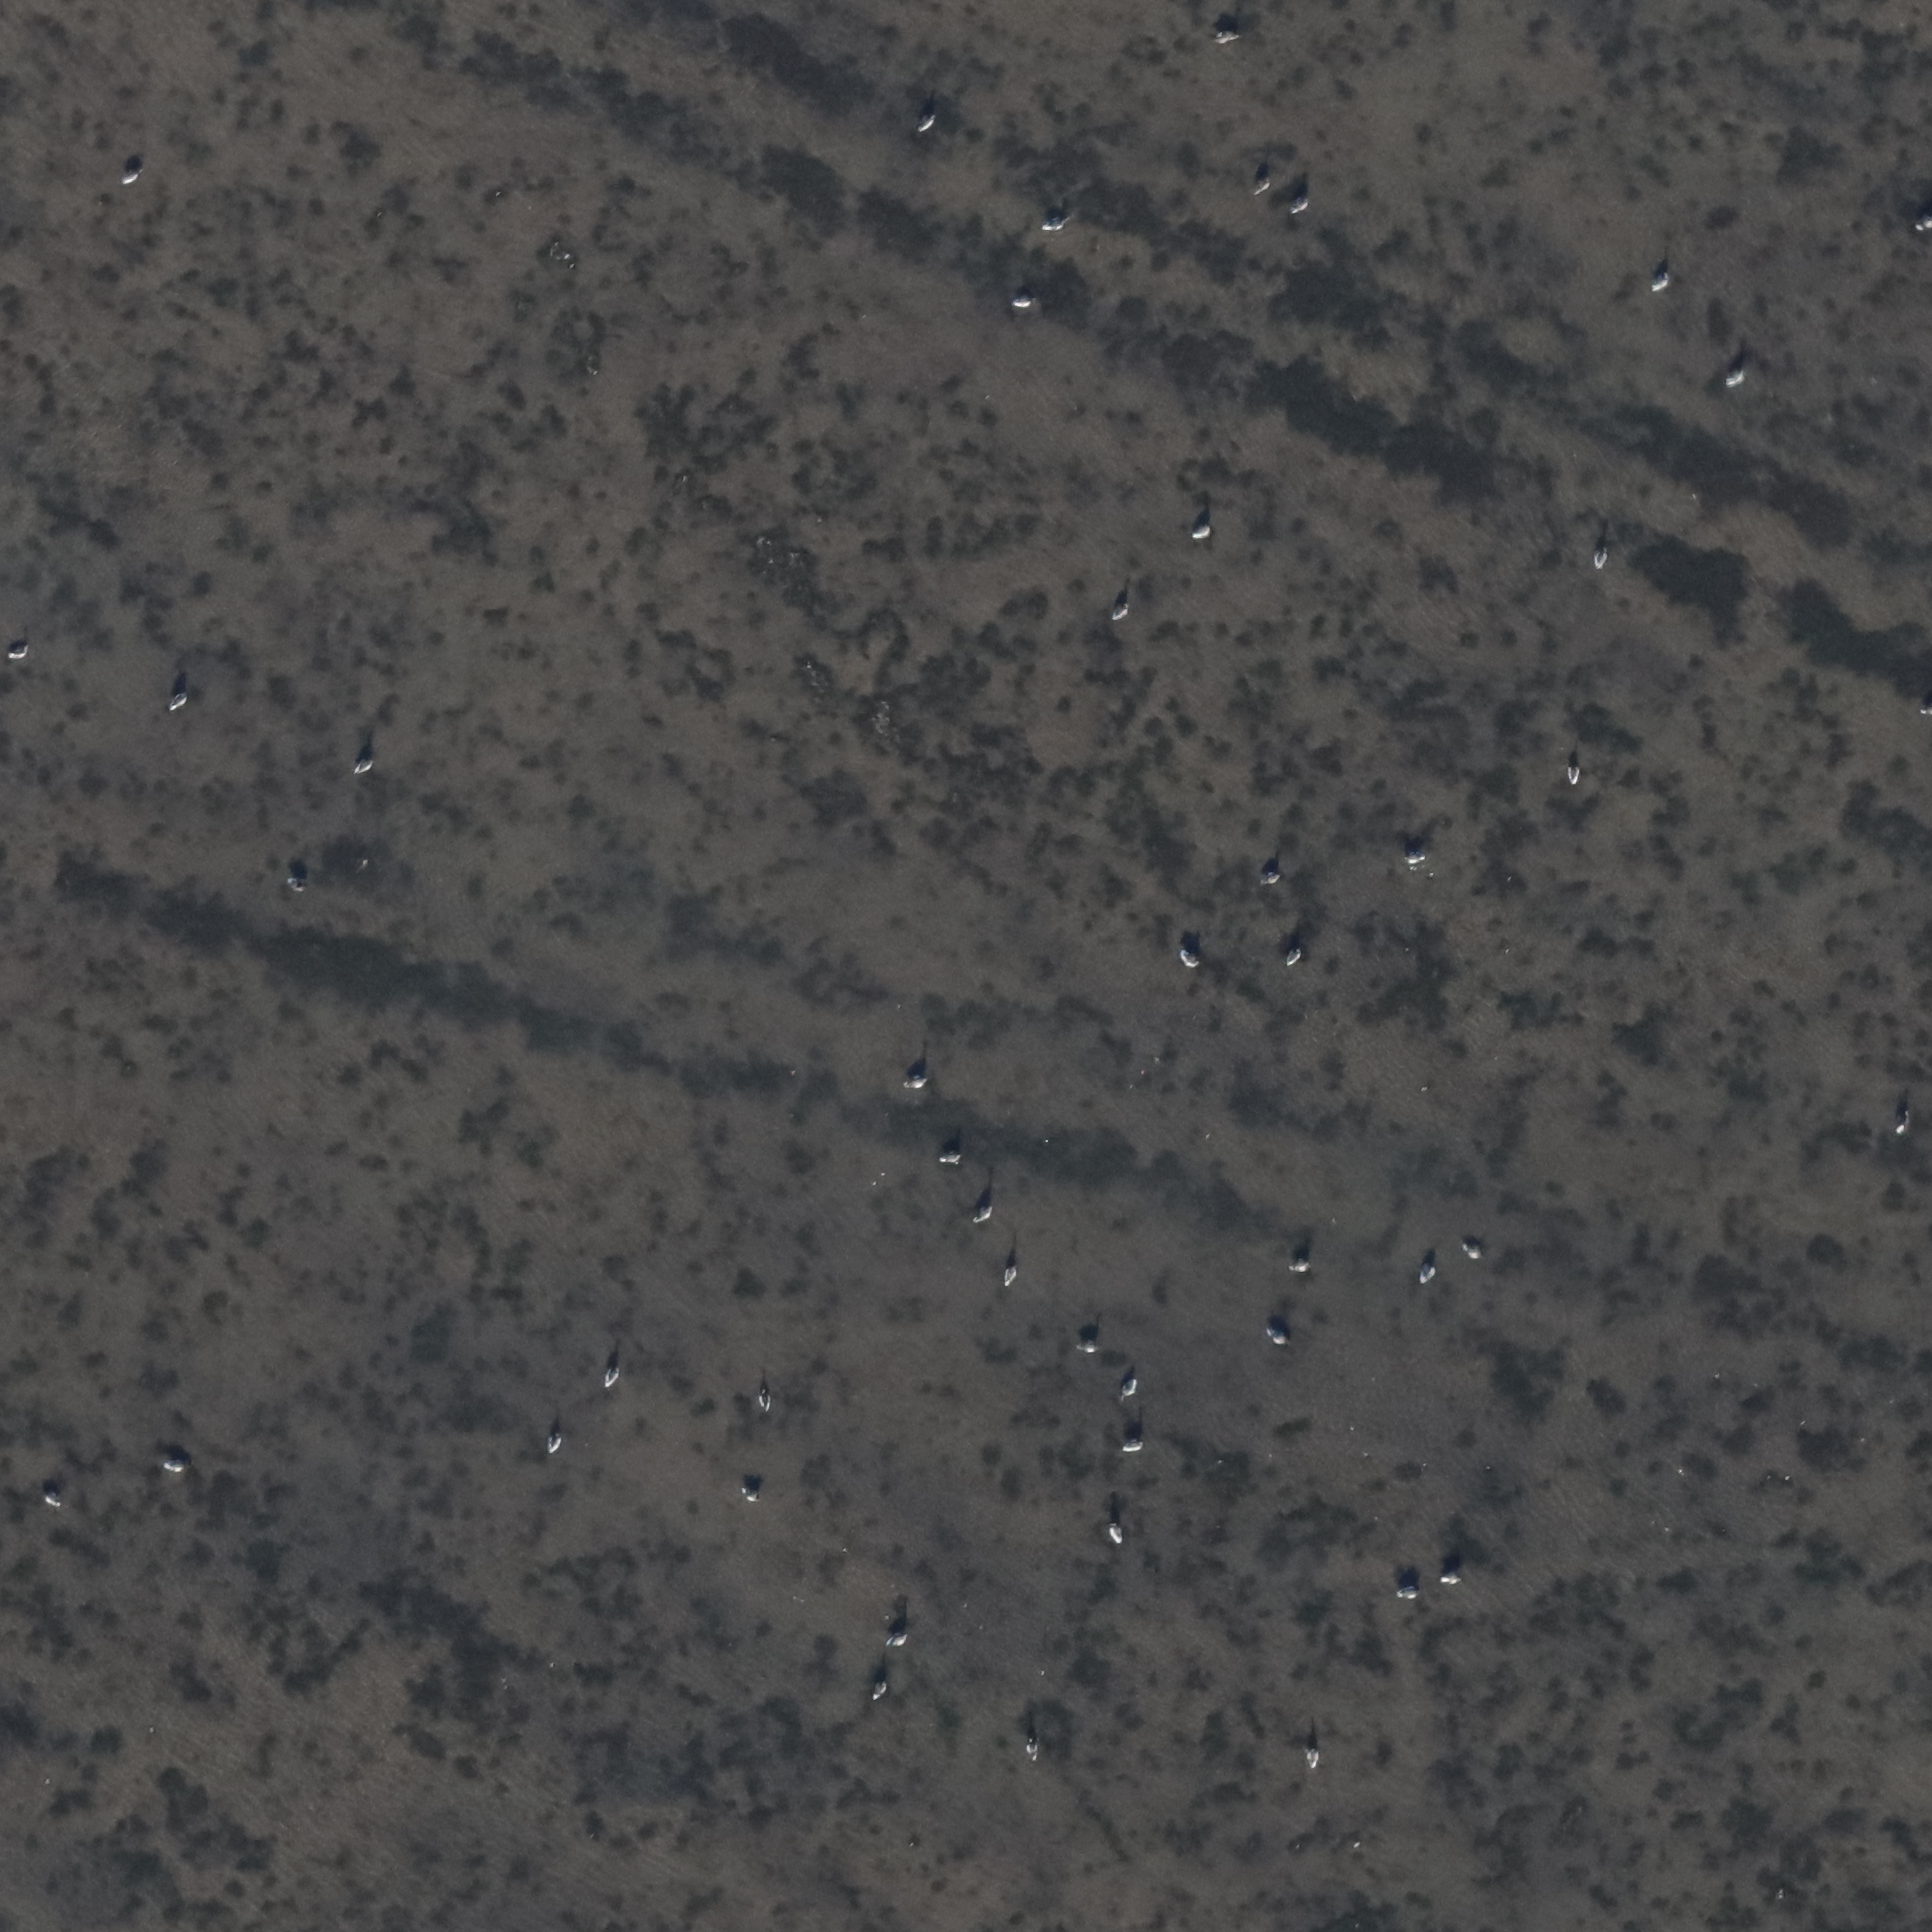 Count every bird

48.